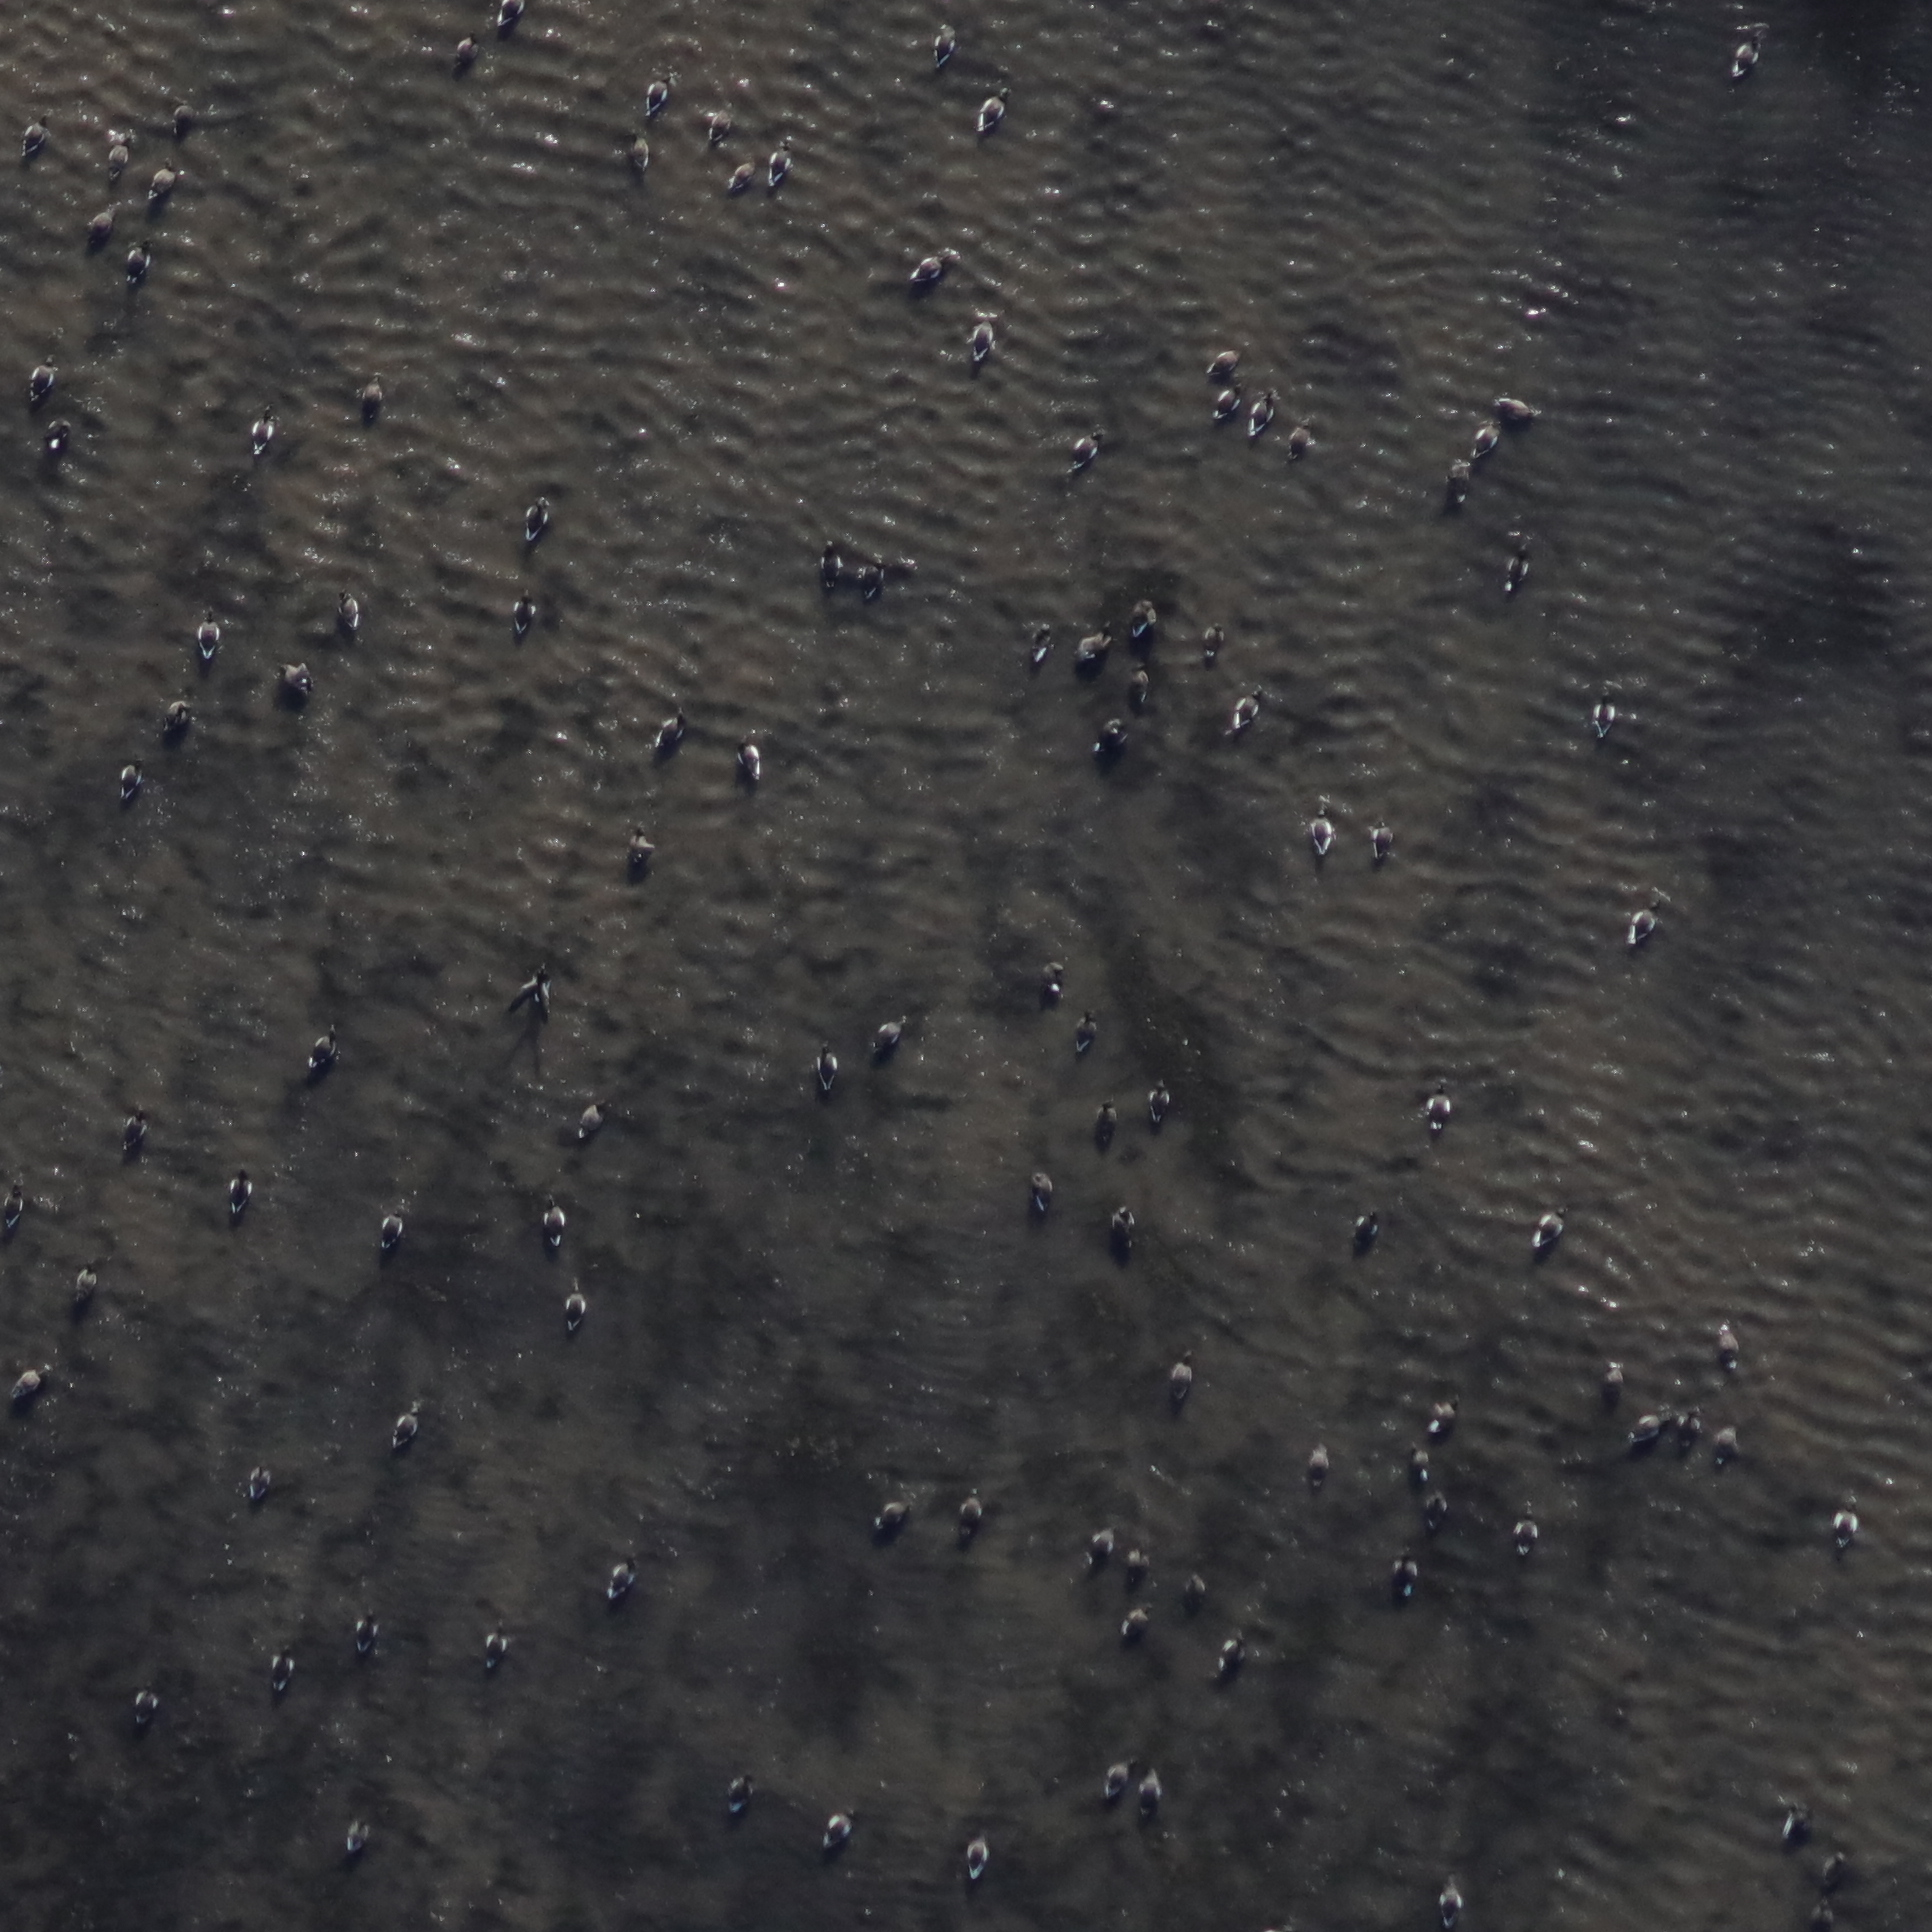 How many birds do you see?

112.